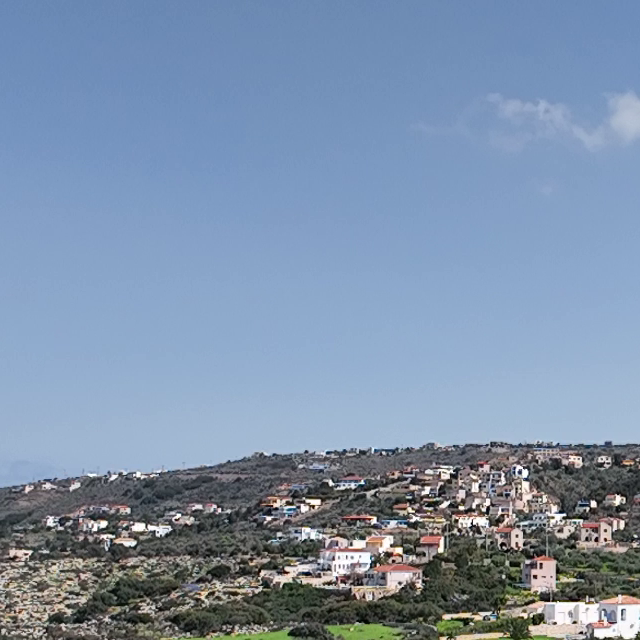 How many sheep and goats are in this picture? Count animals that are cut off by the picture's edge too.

0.